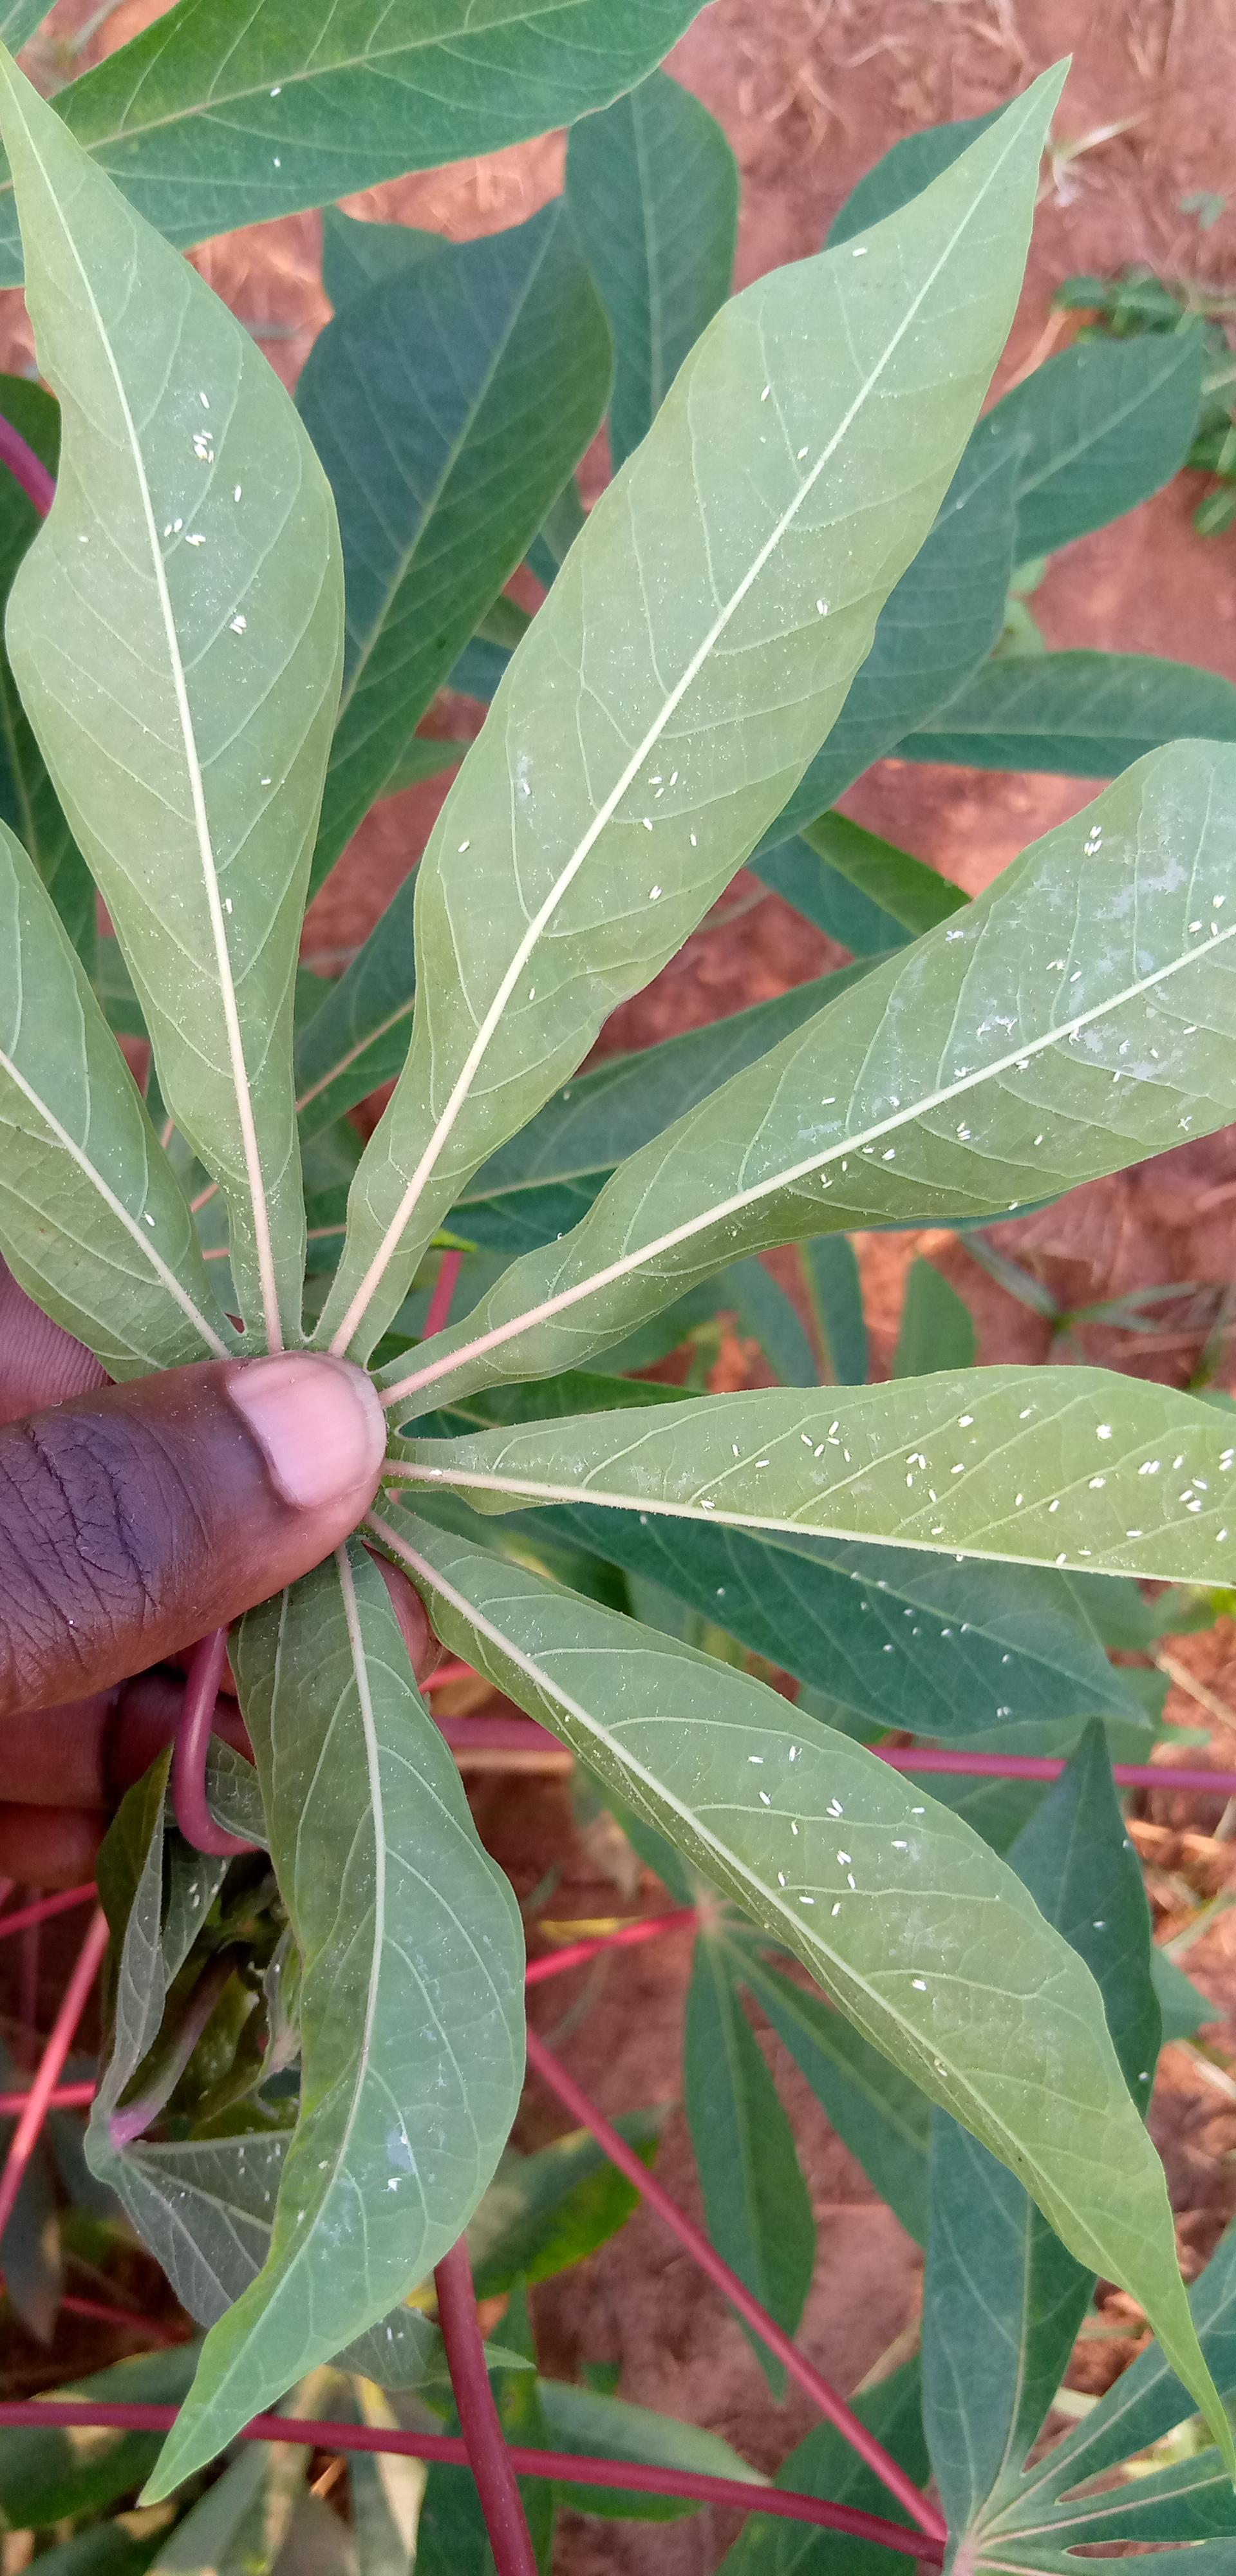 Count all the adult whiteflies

134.